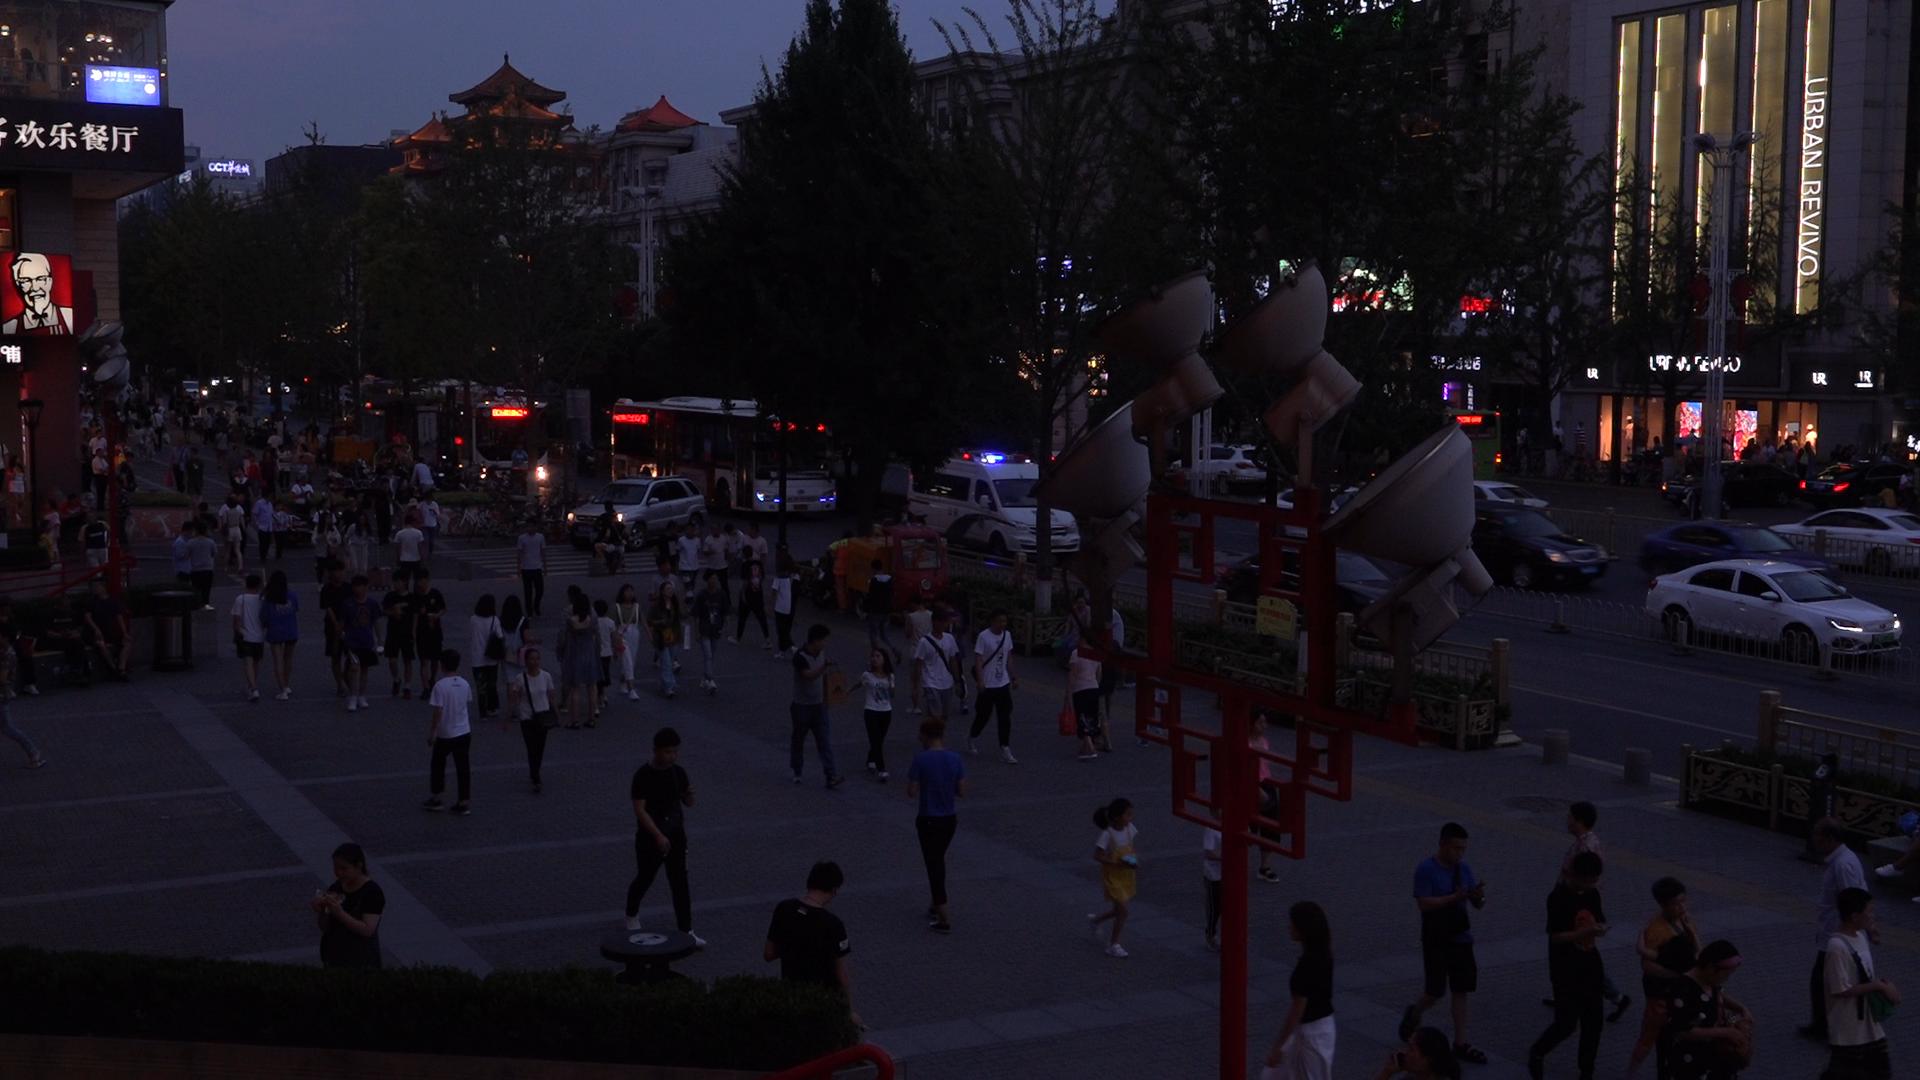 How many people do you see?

129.